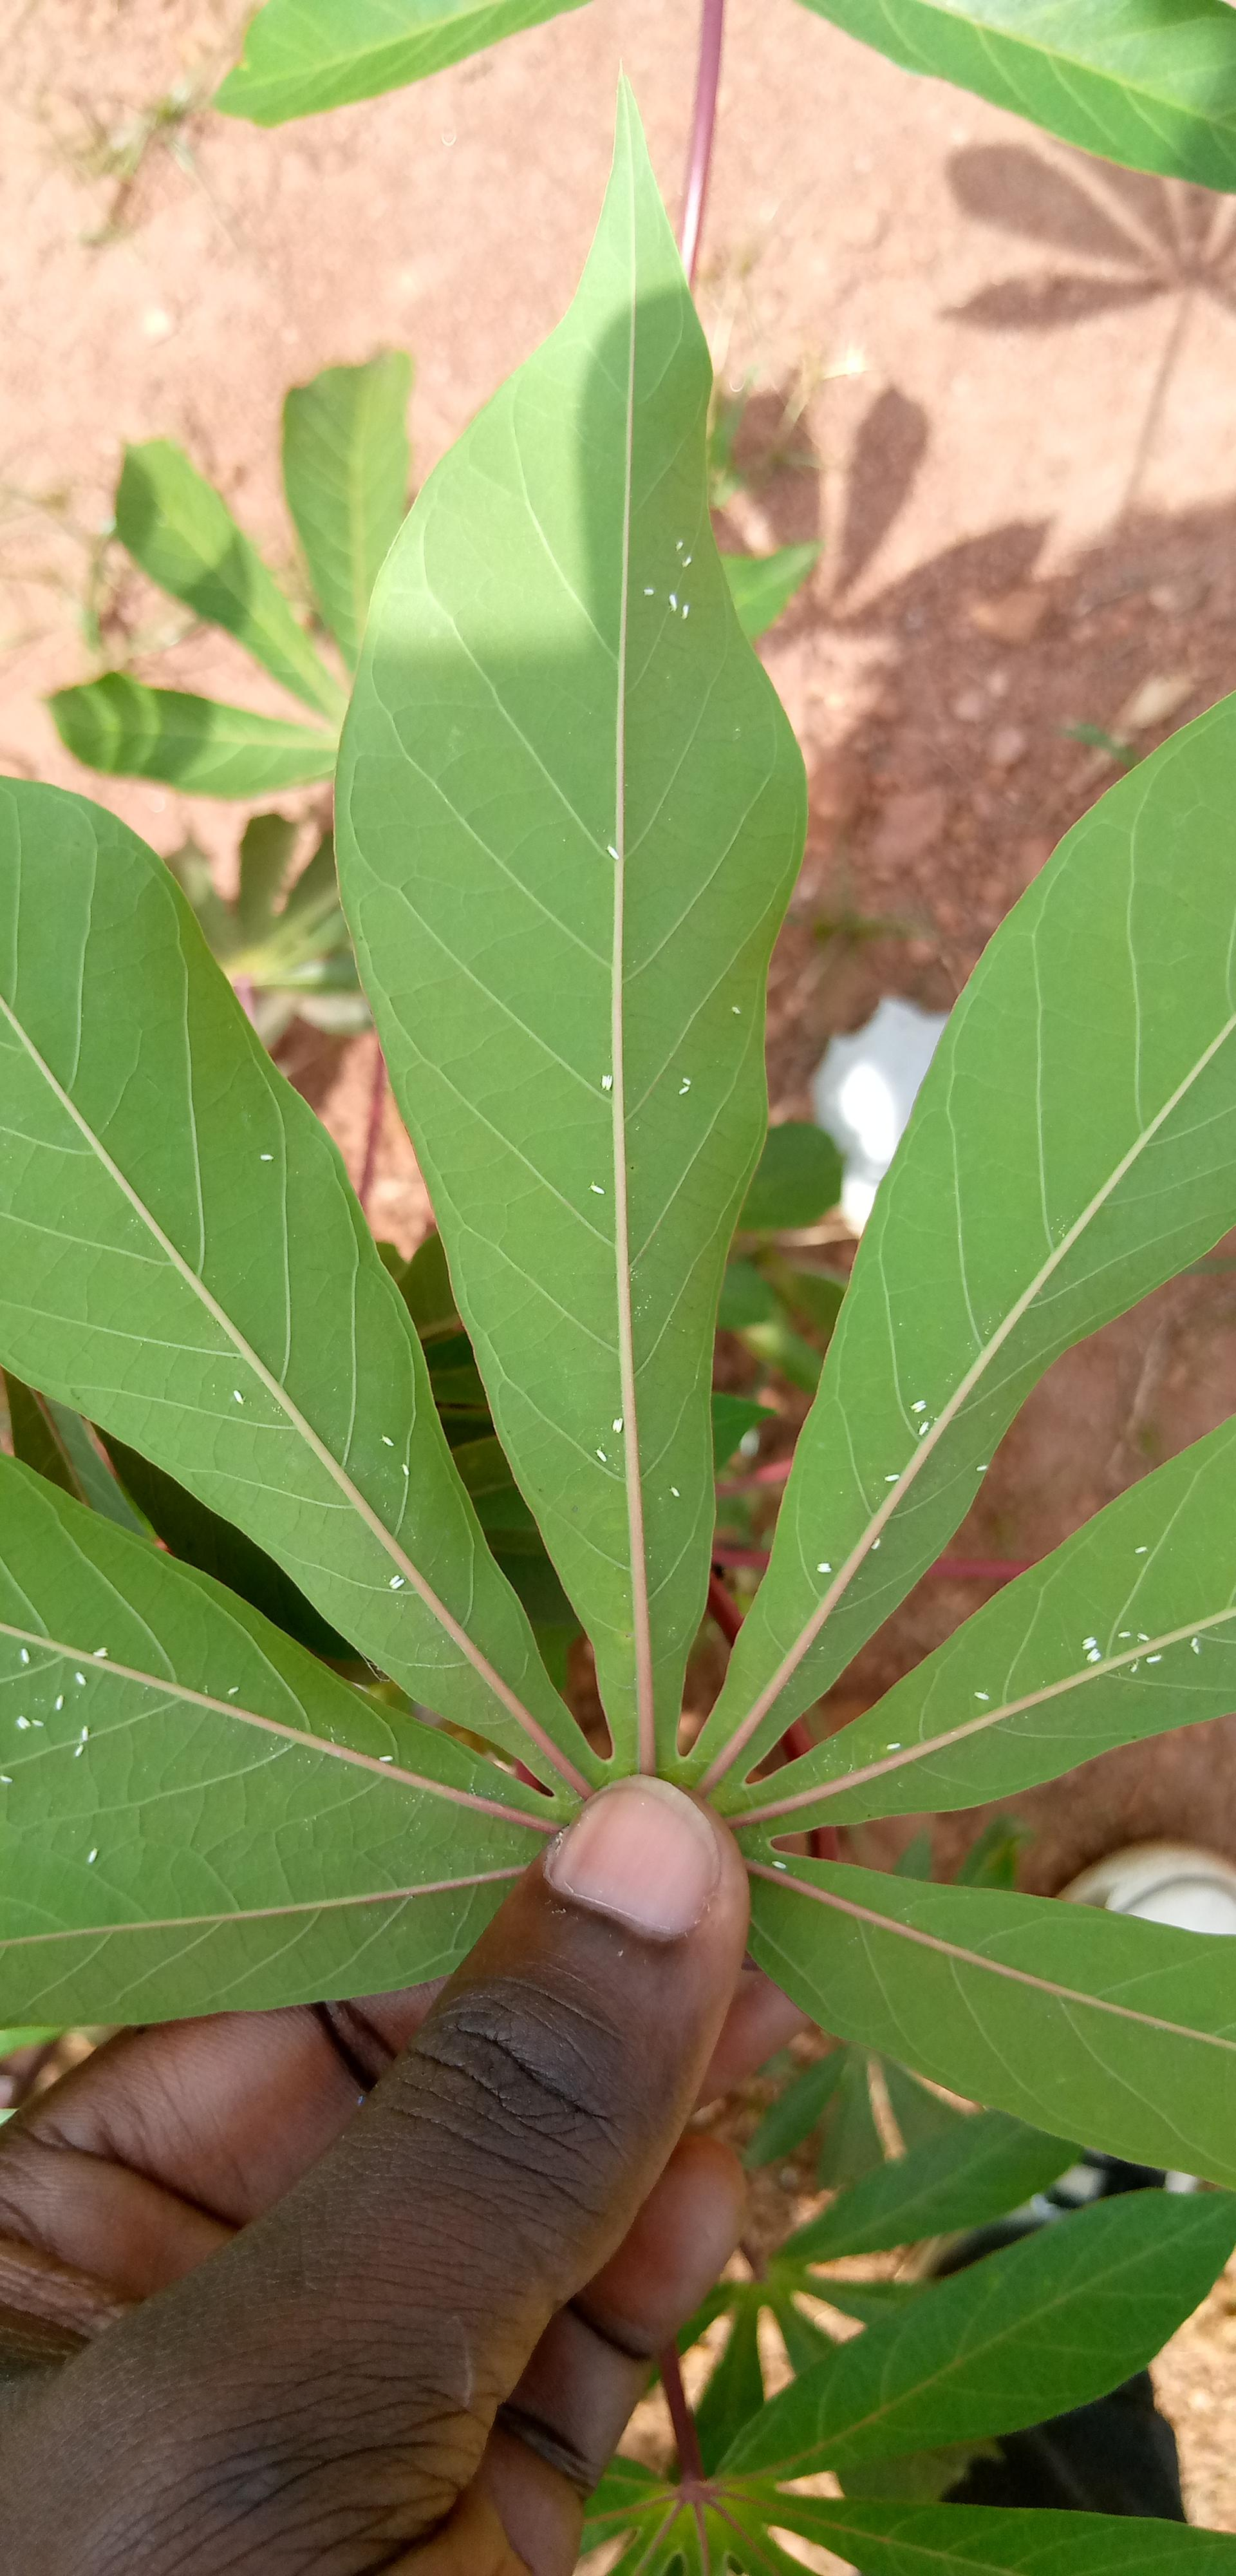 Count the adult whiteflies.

55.